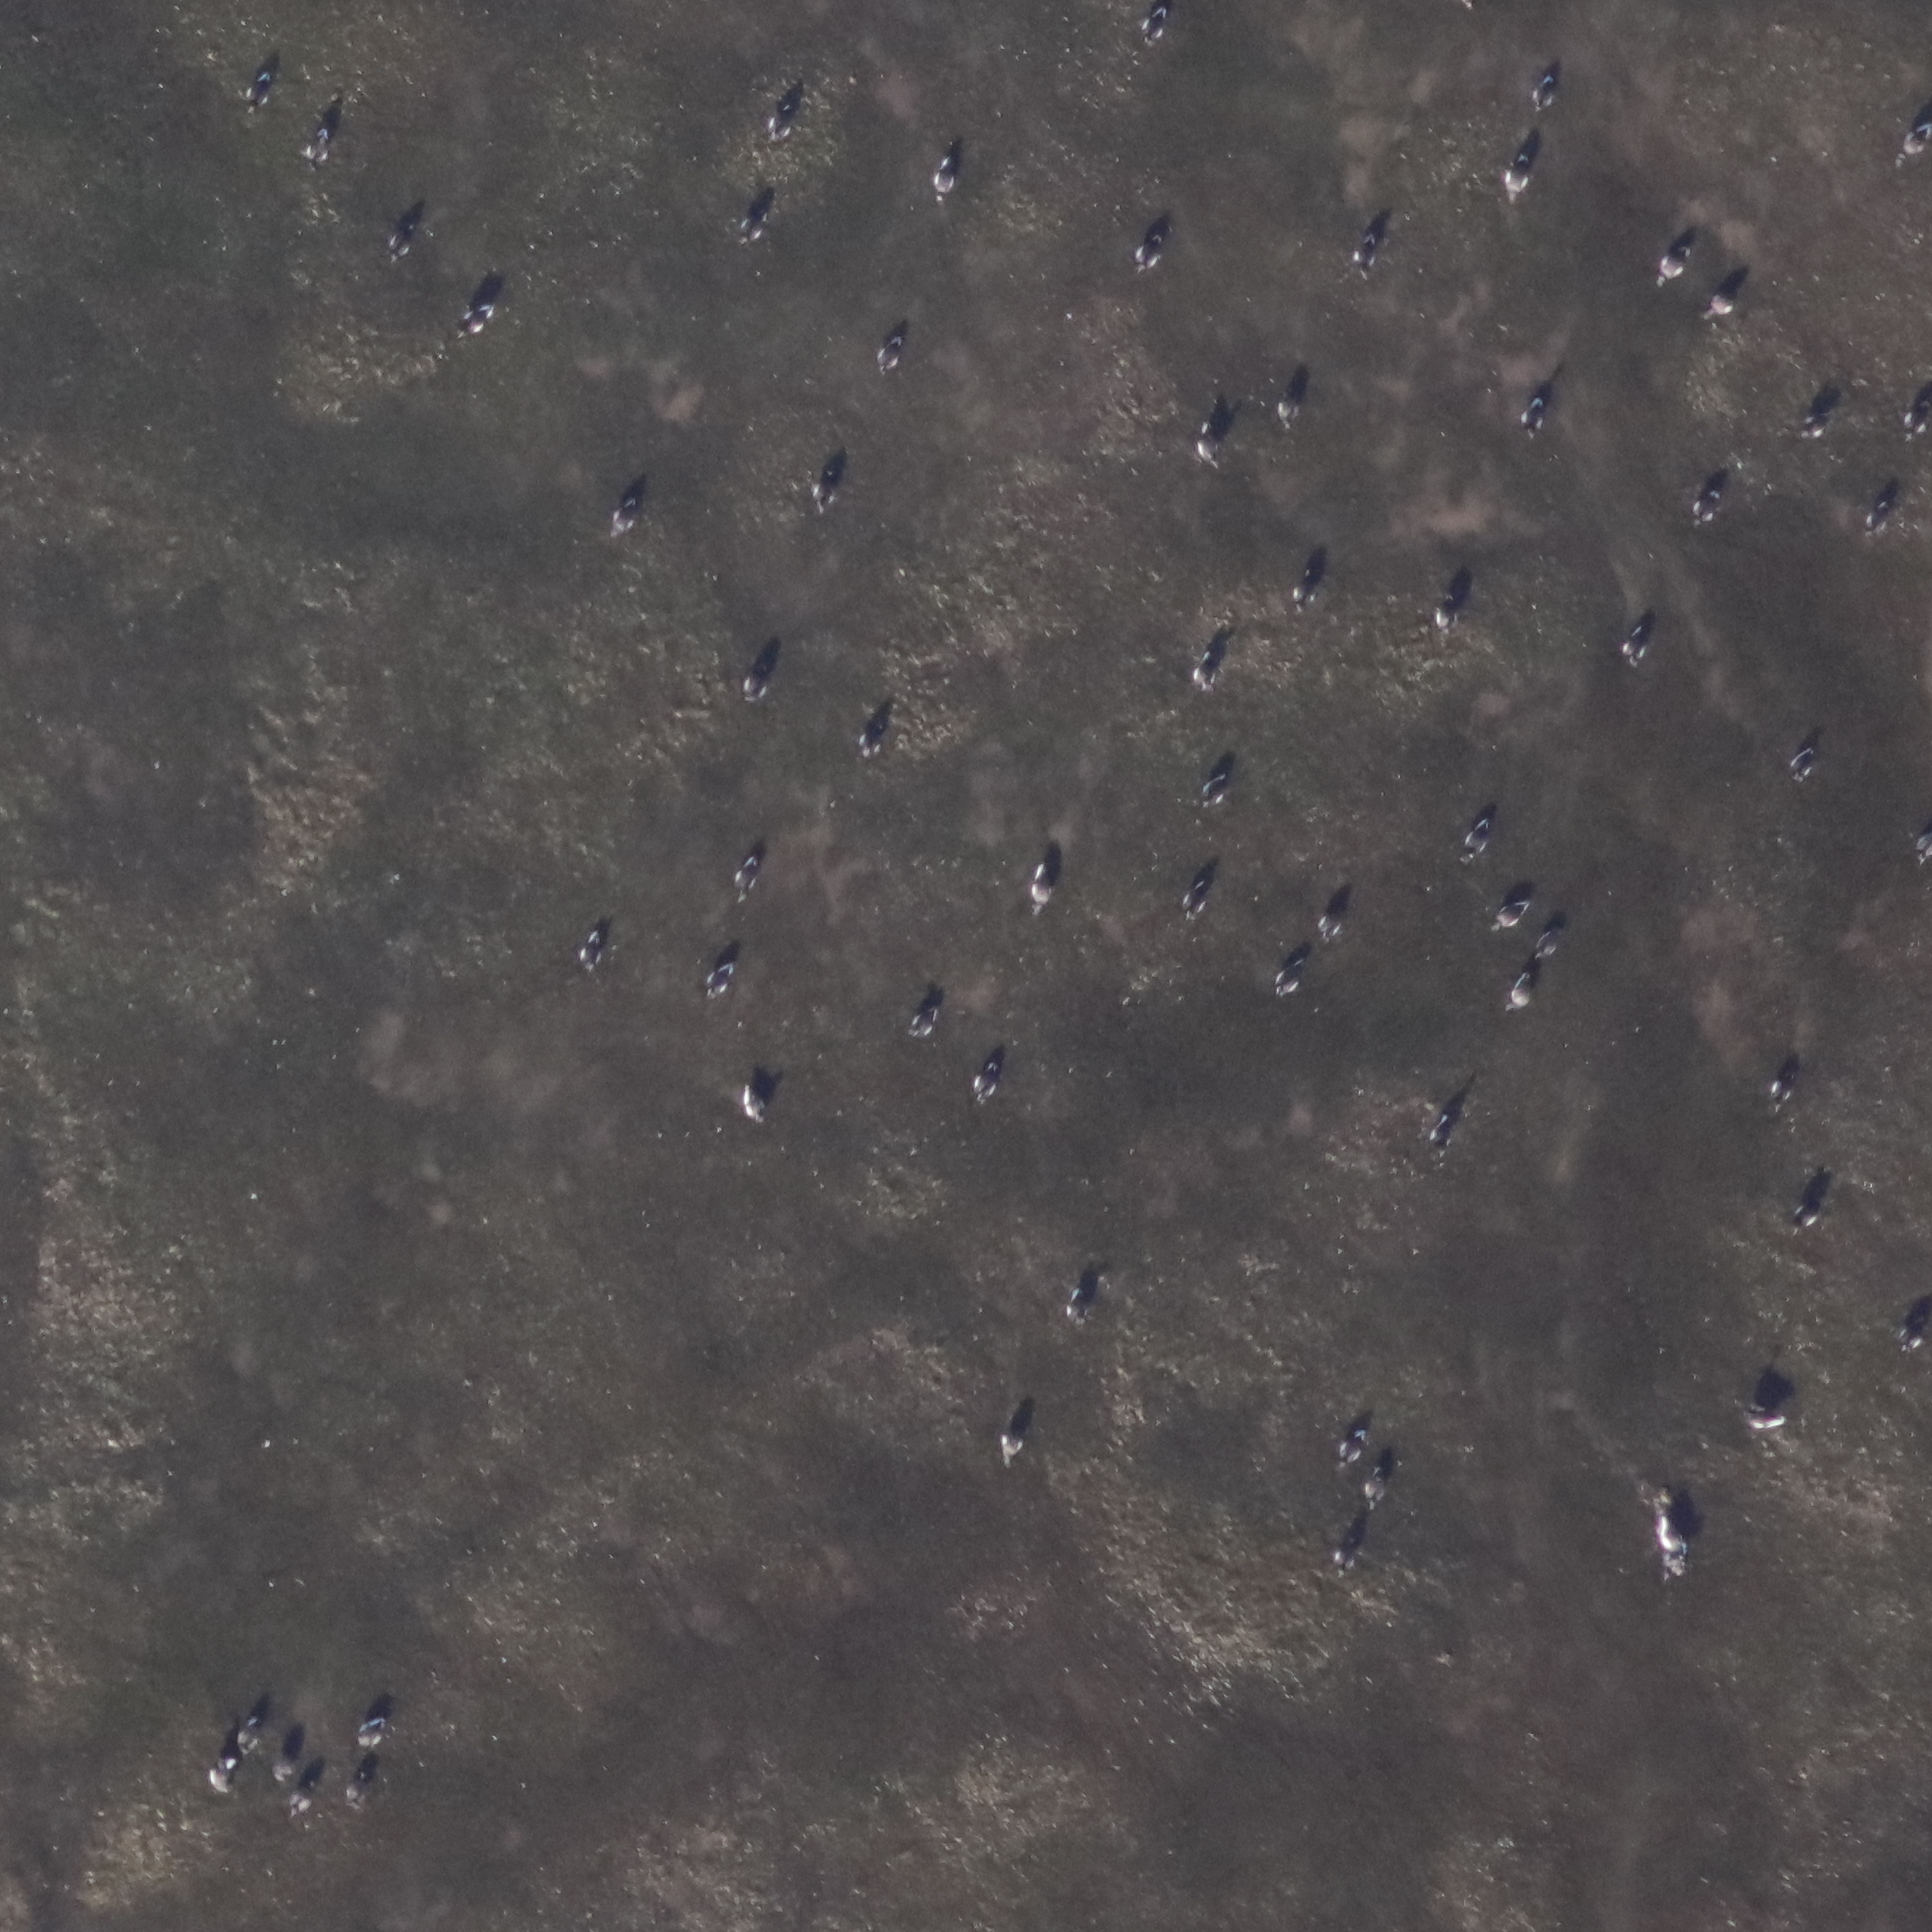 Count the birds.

65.